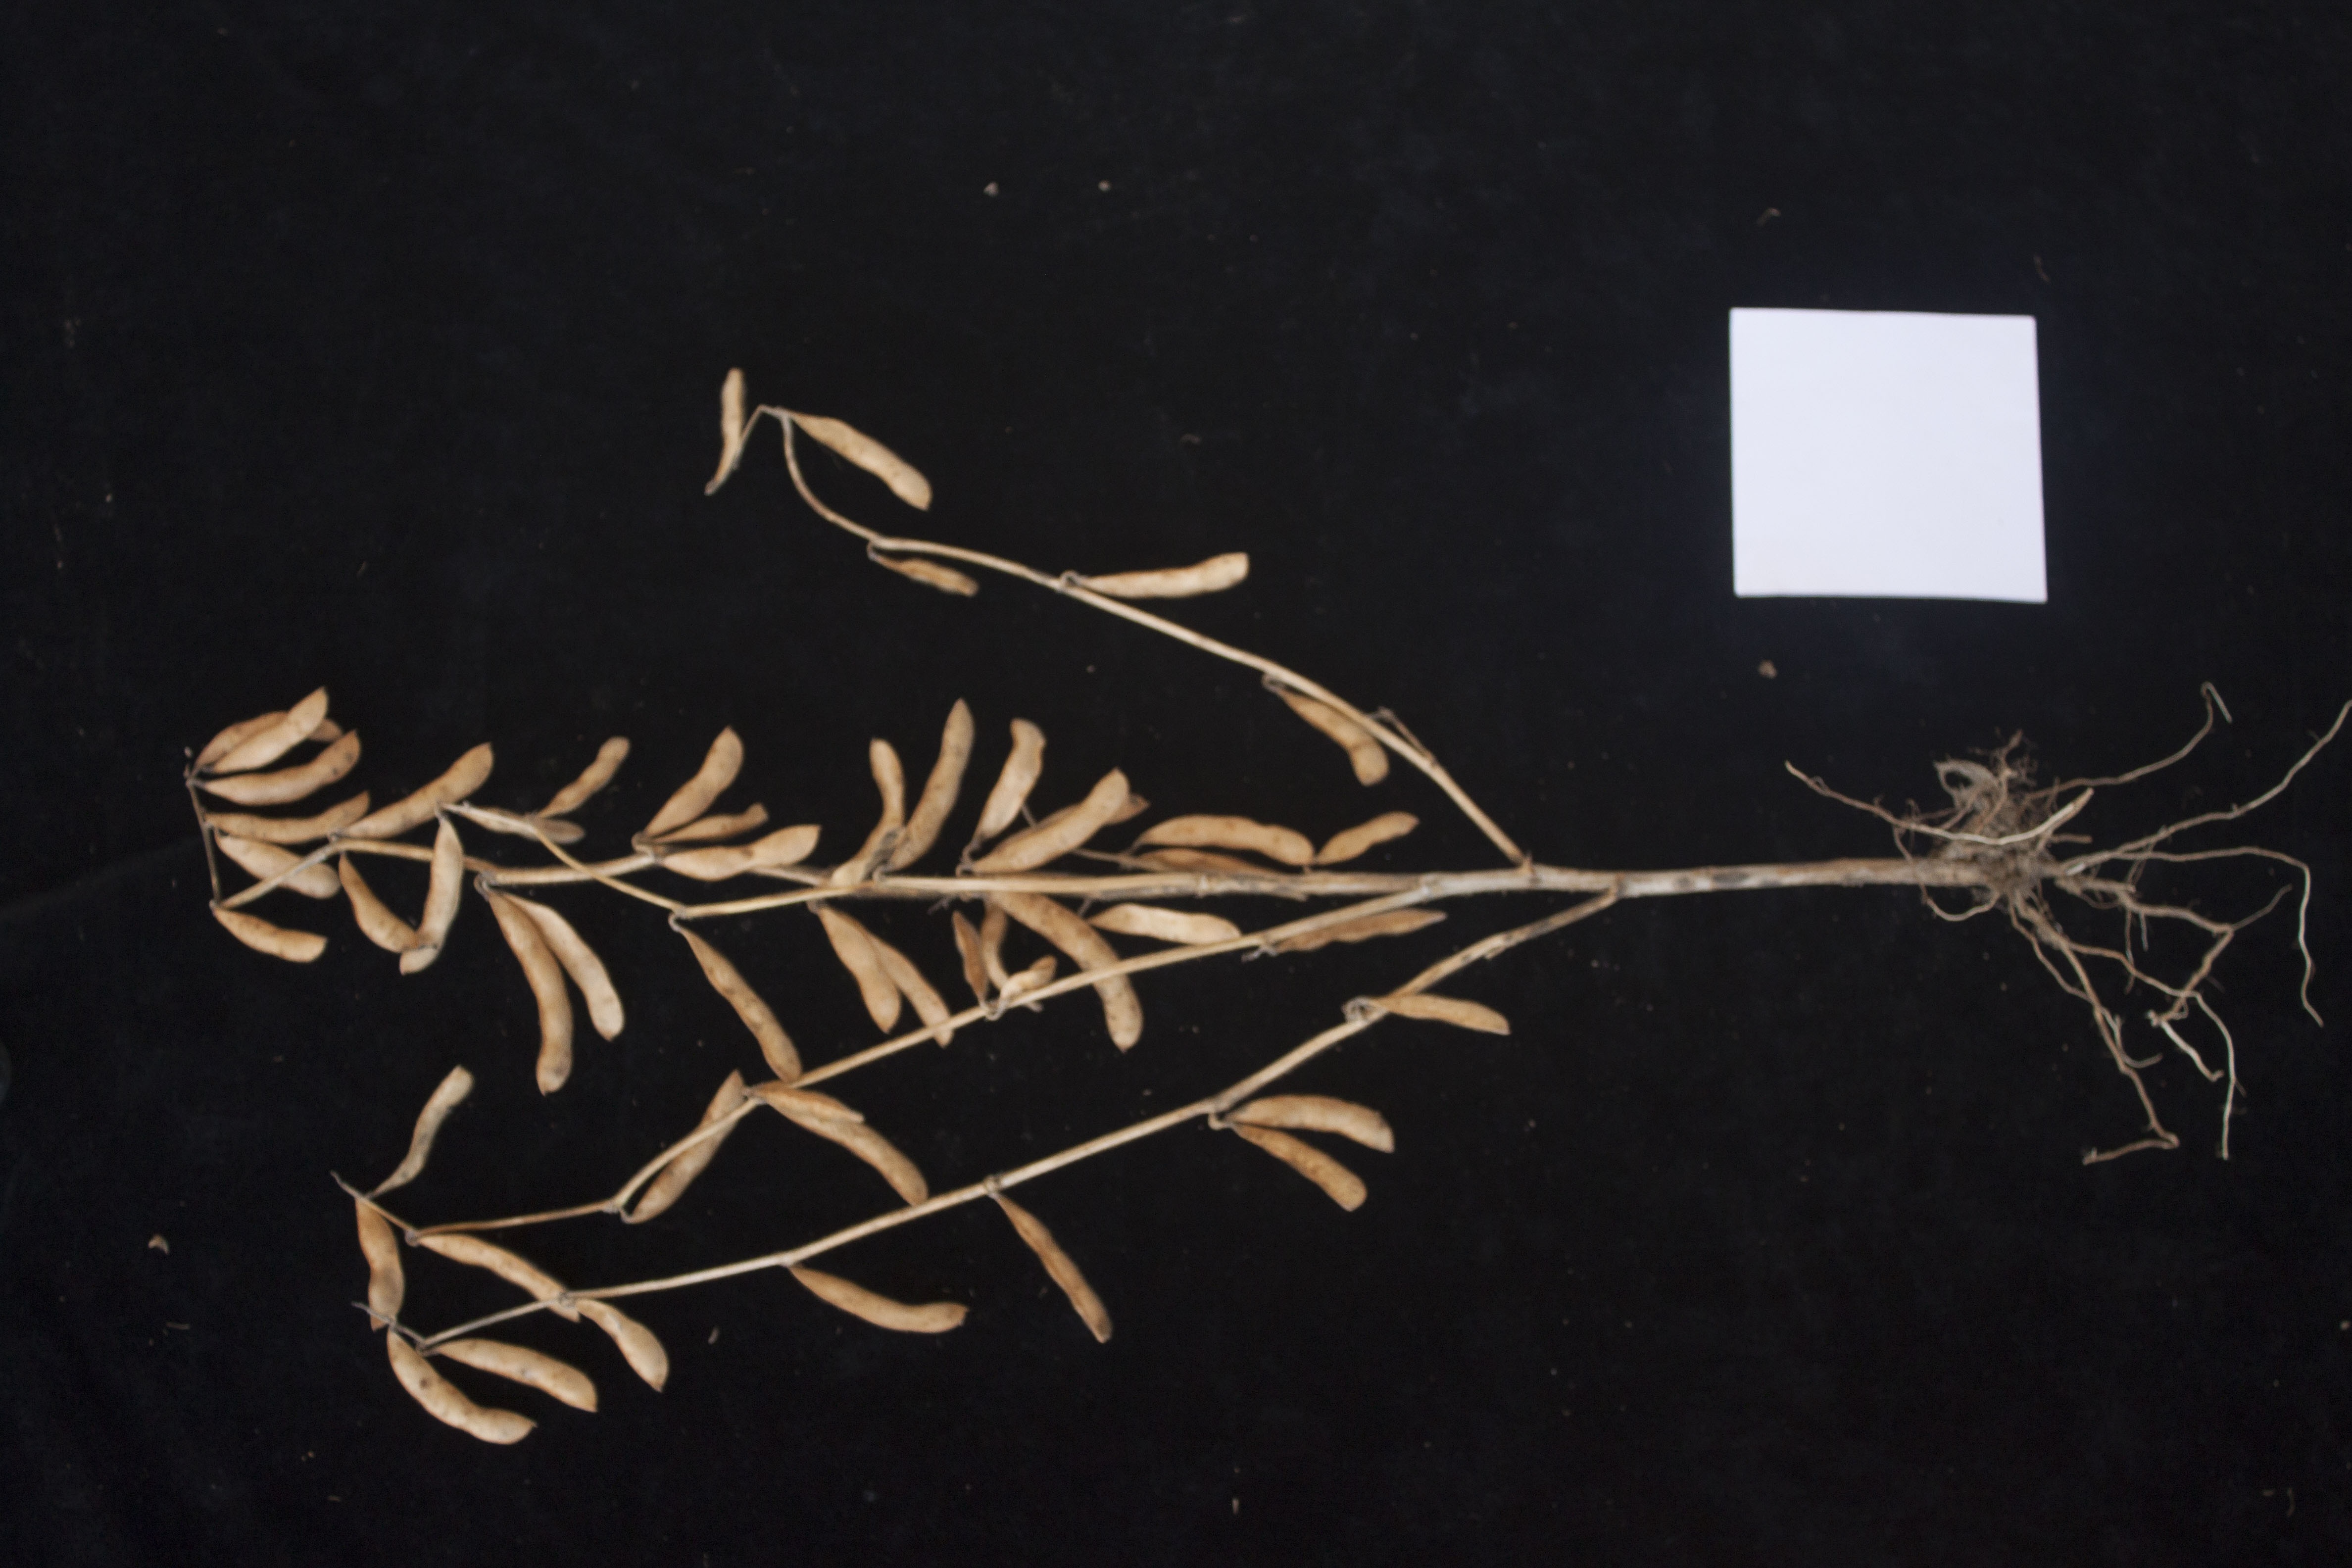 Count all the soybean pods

51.